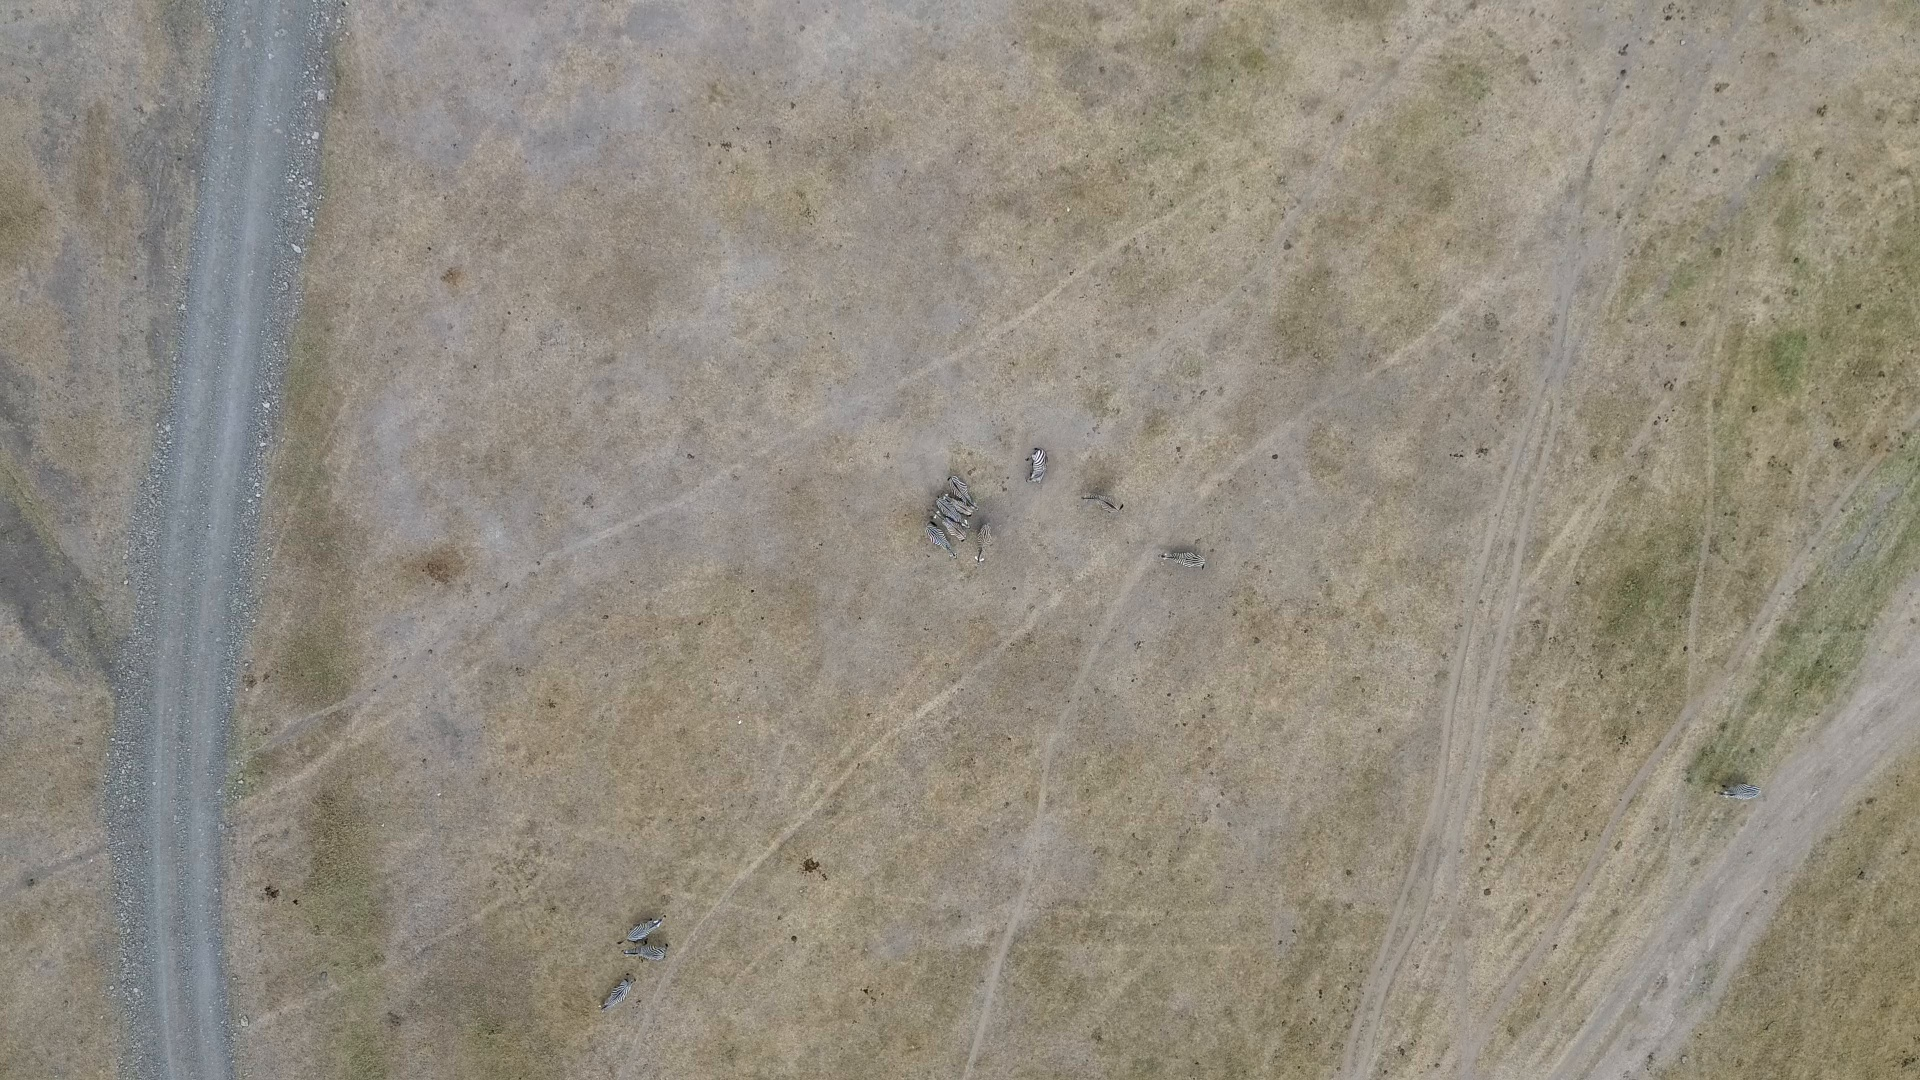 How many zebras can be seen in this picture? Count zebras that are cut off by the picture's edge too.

13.